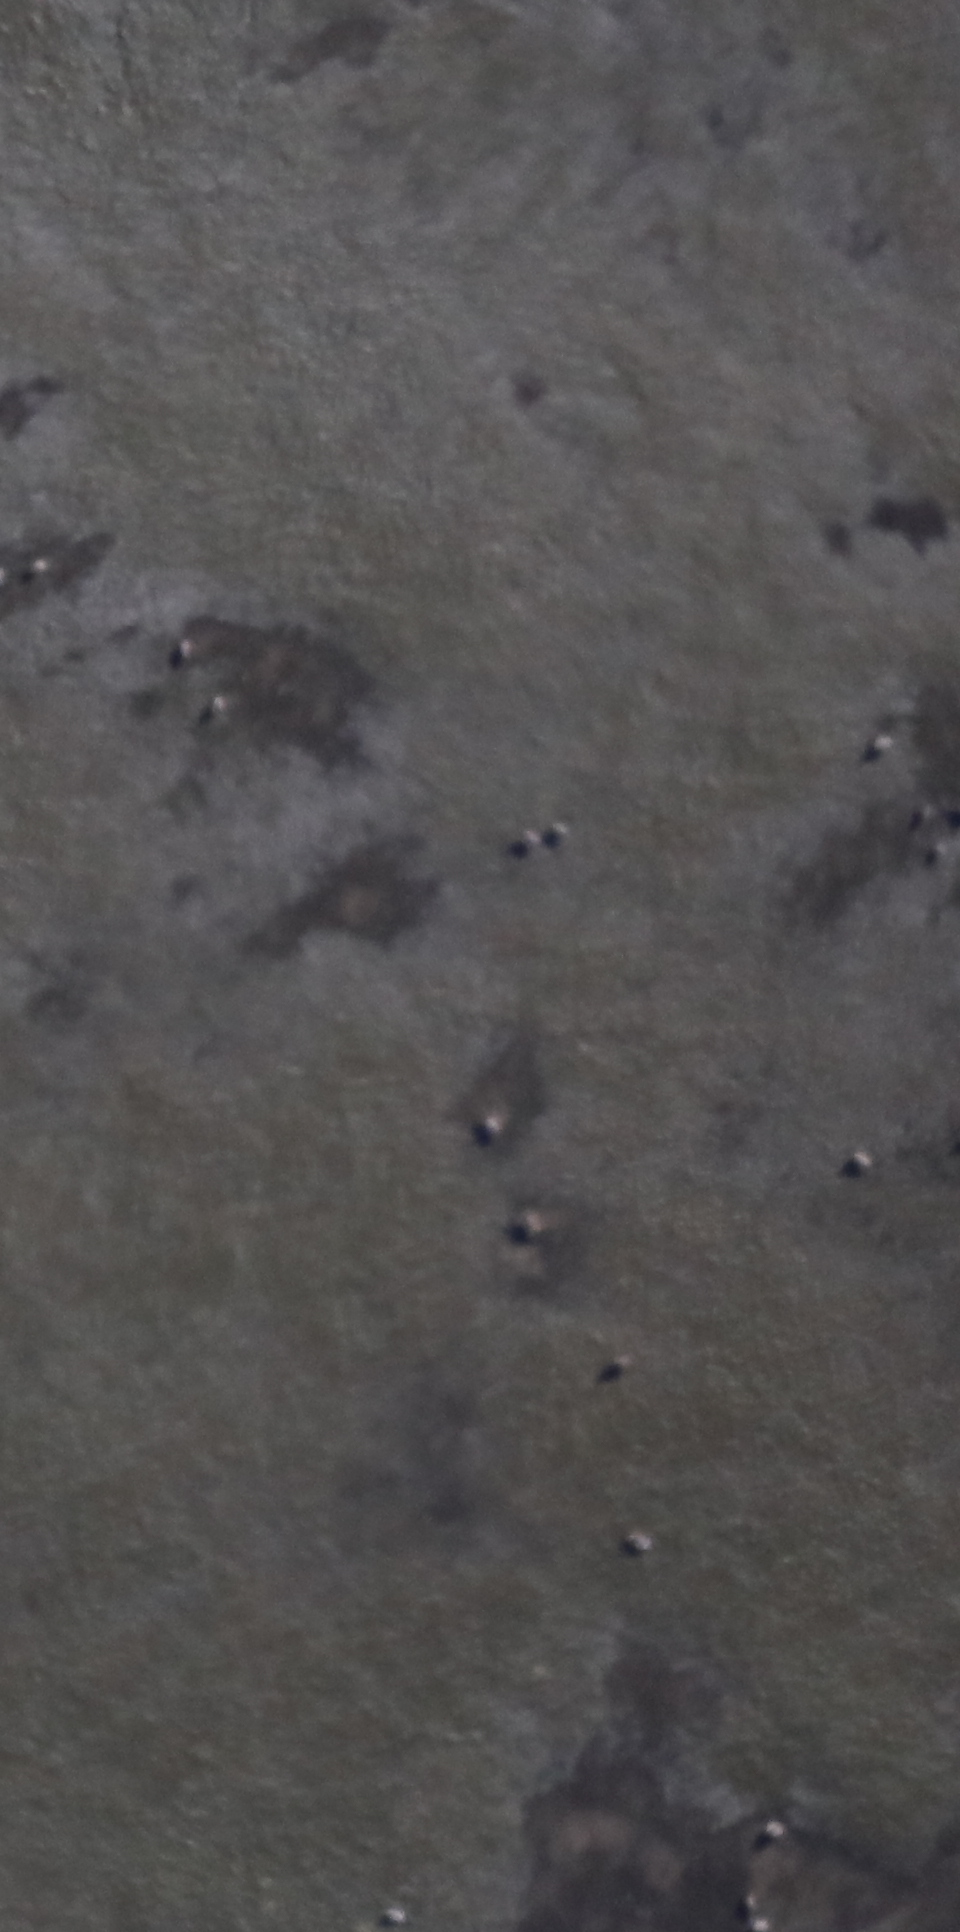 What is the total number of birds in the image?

17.